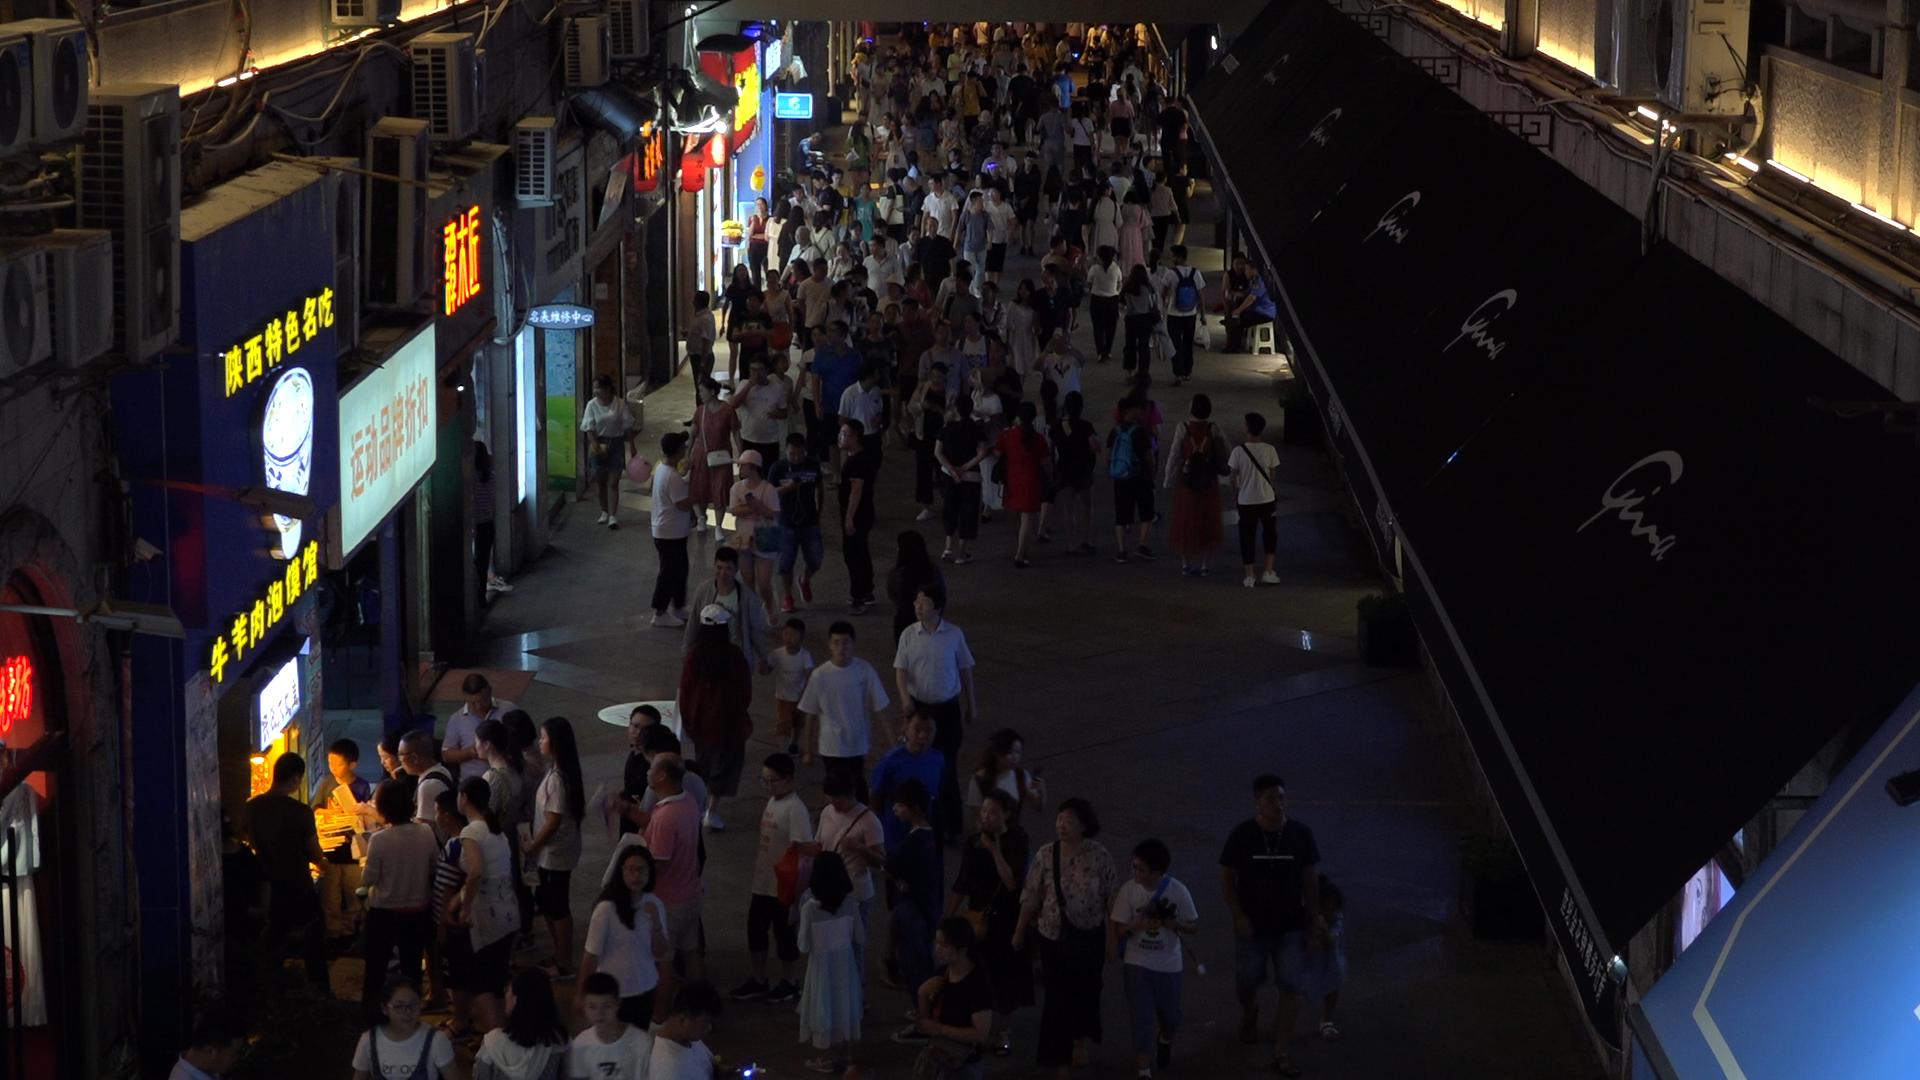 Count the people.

202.